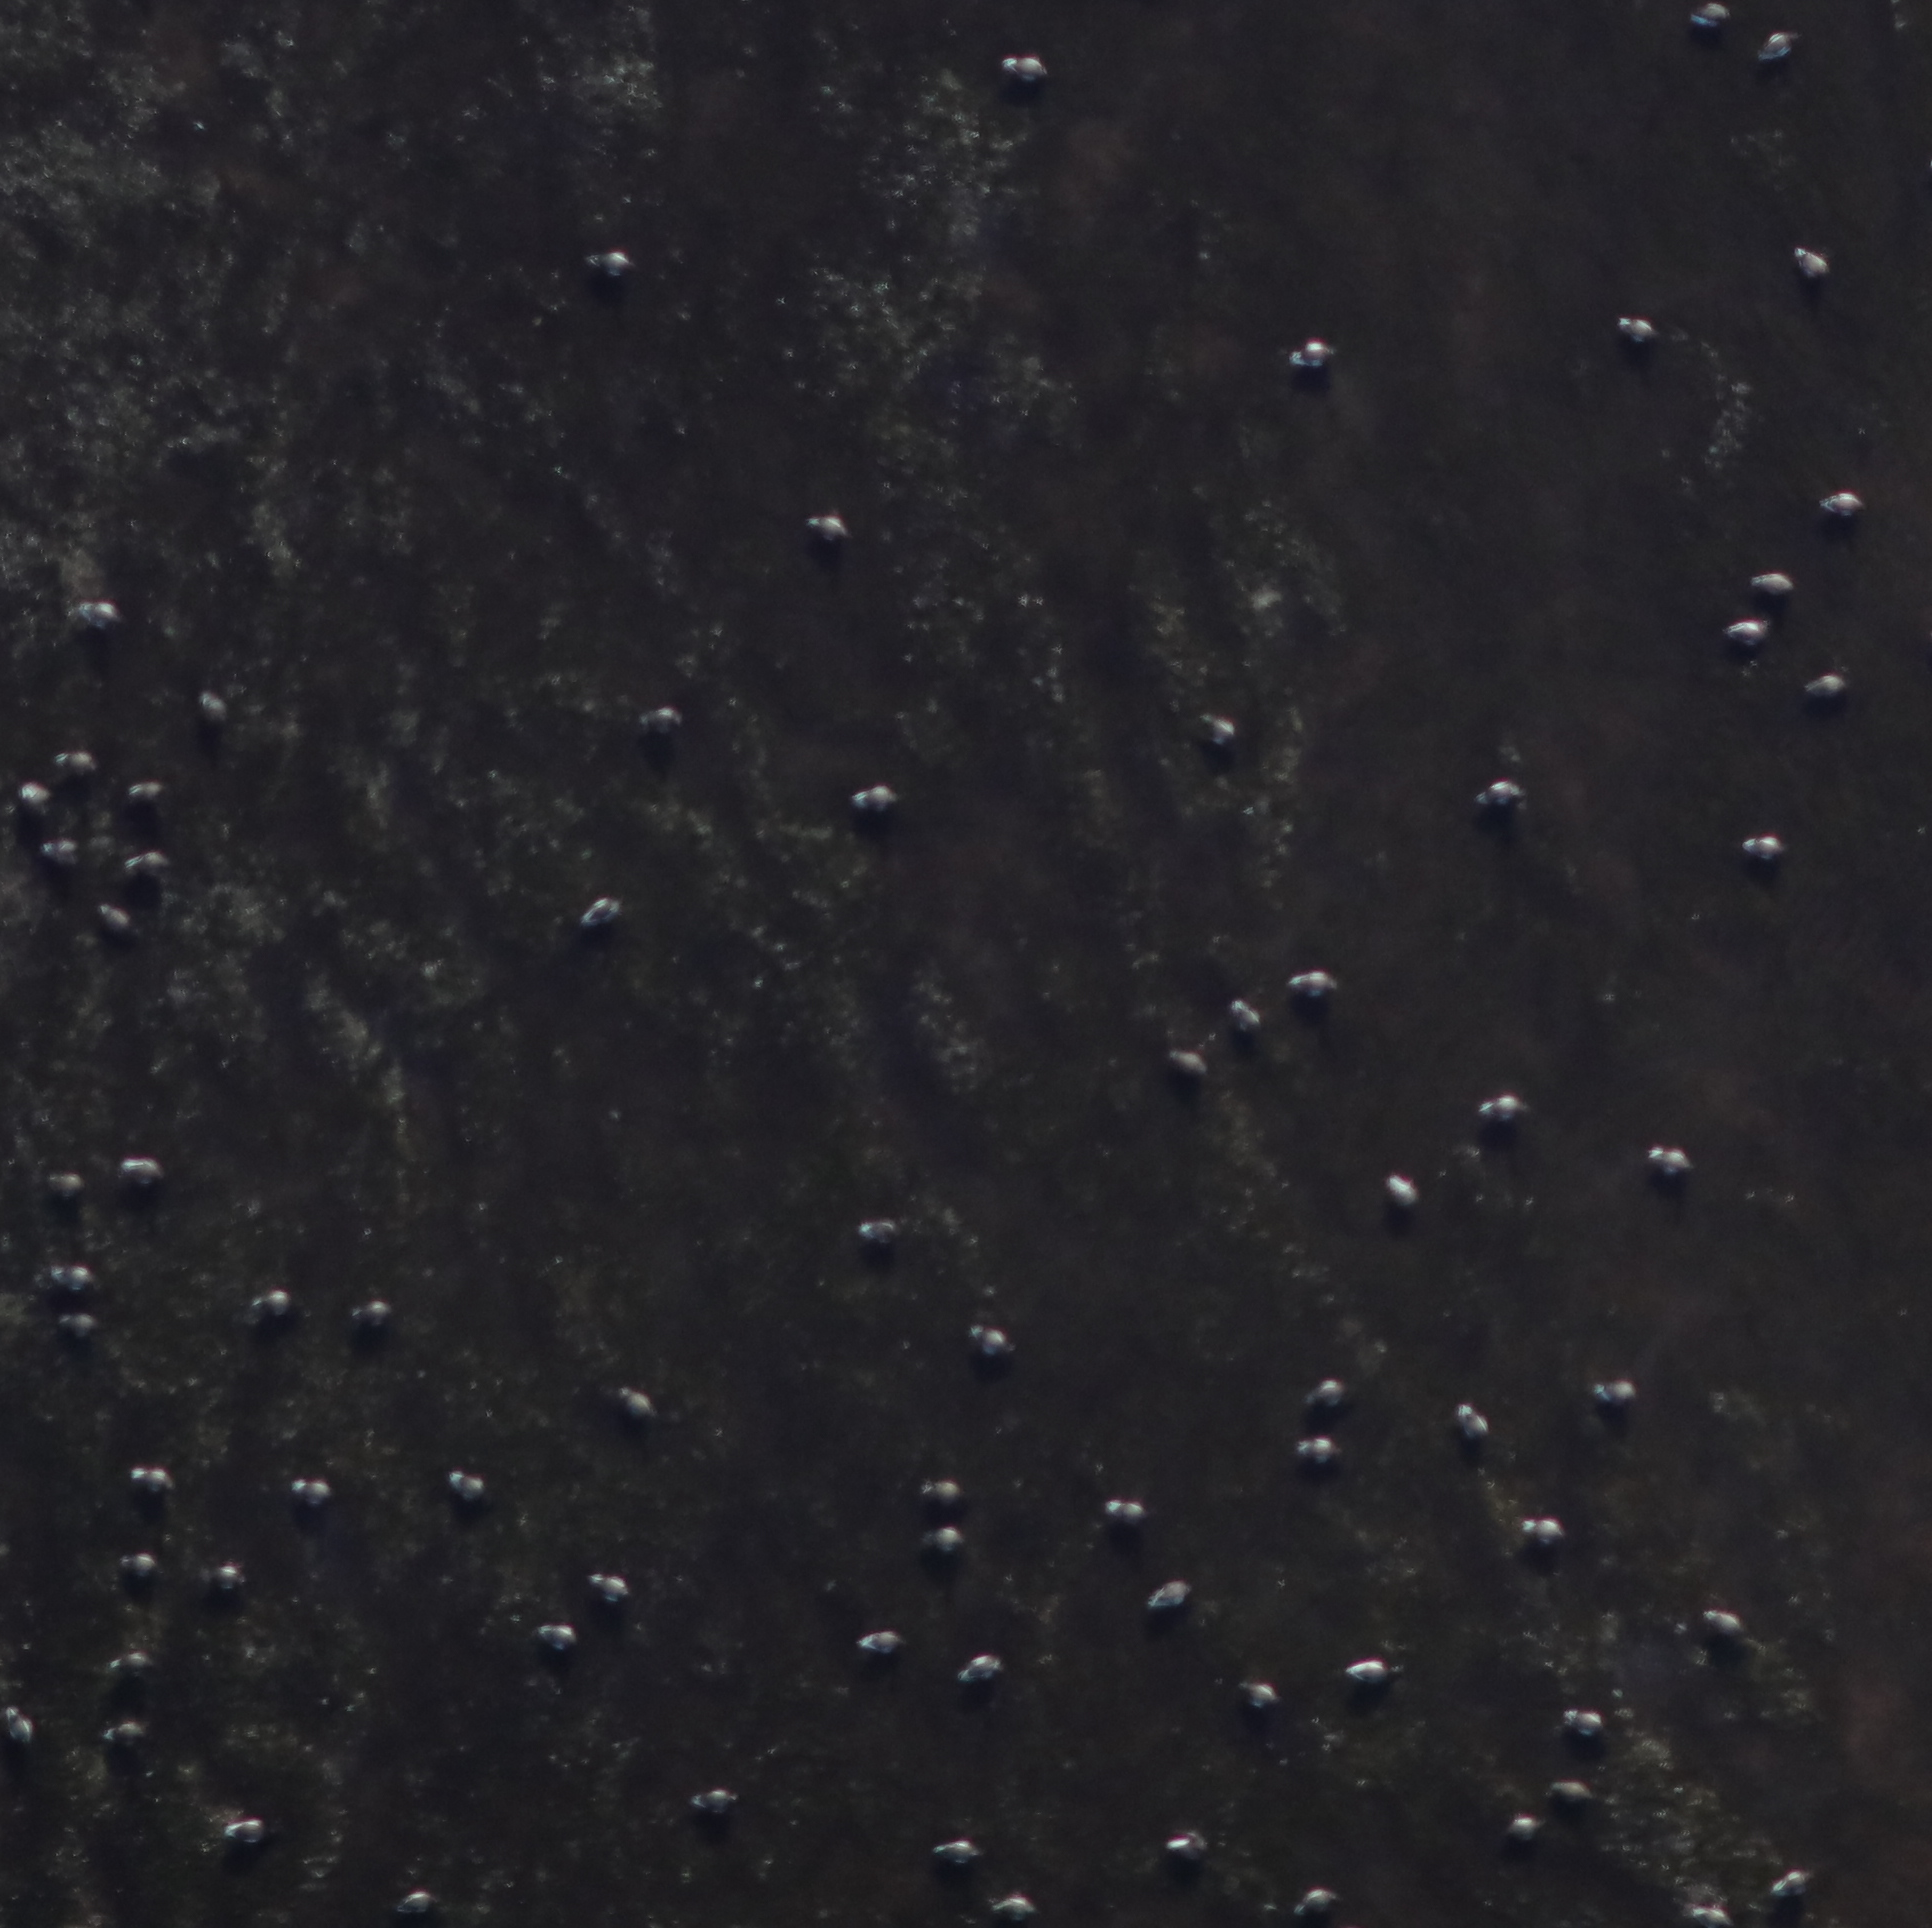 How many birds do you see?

76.